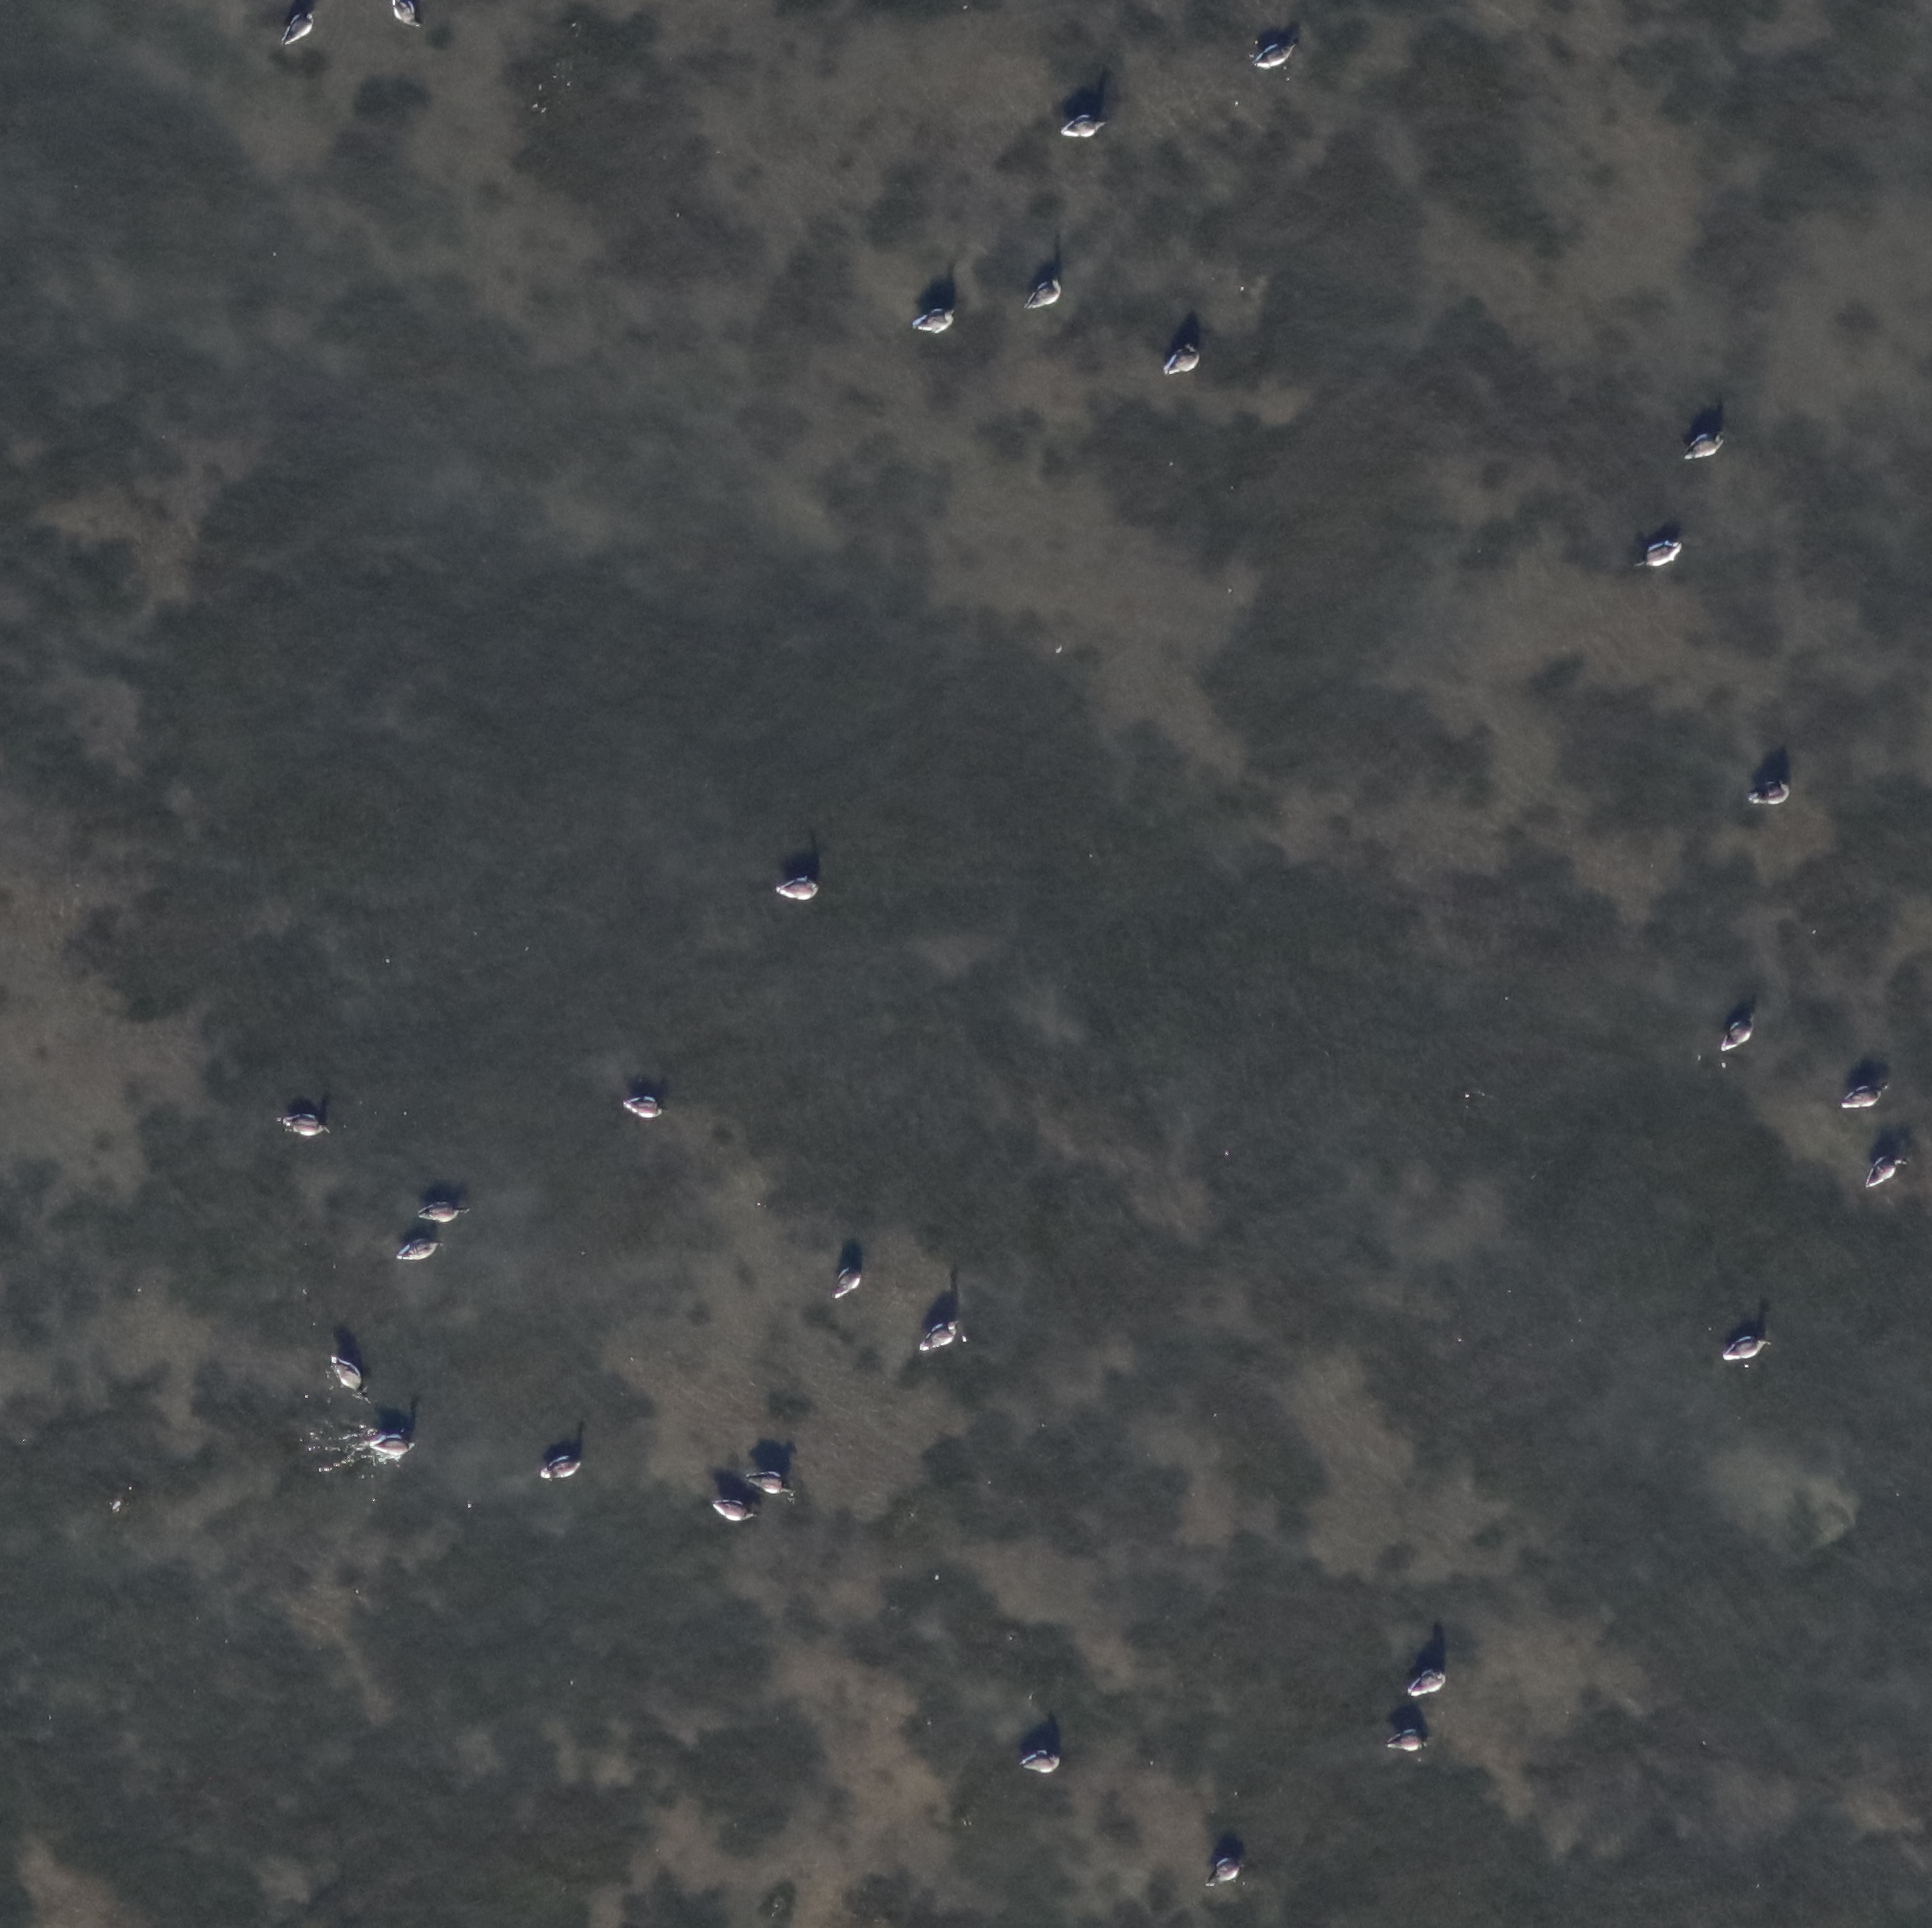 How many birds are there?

30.